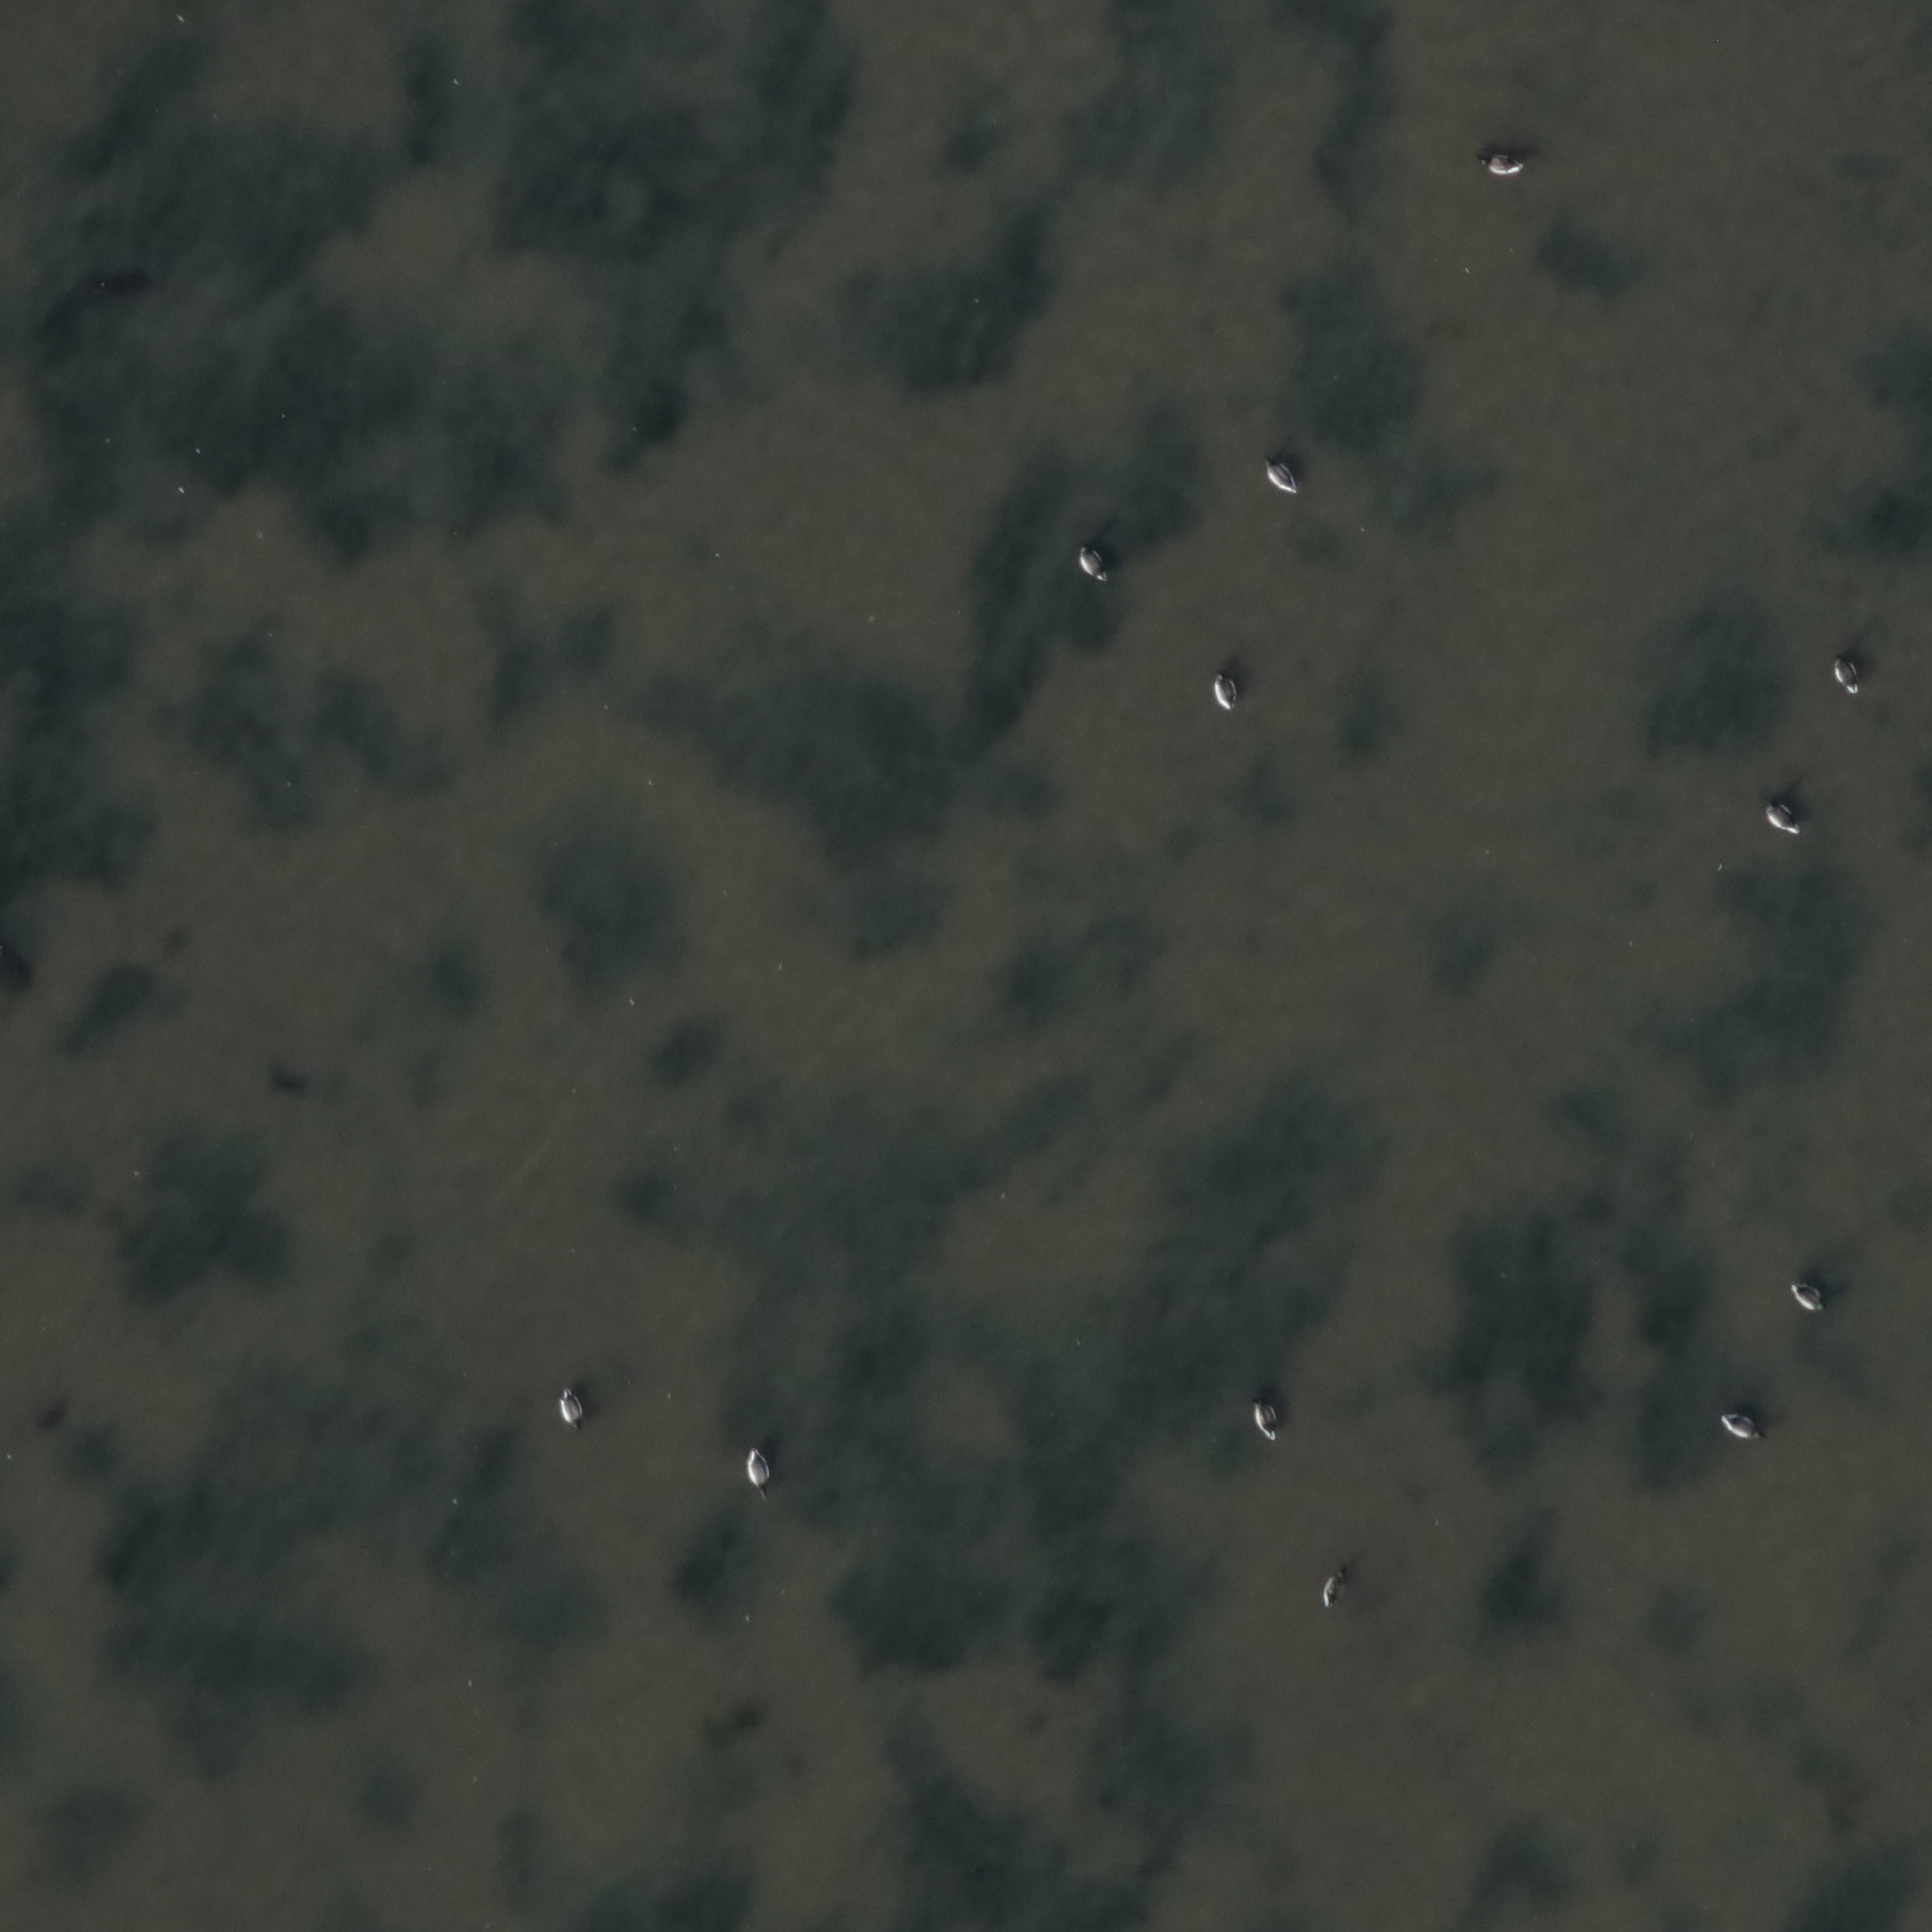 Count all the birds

12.